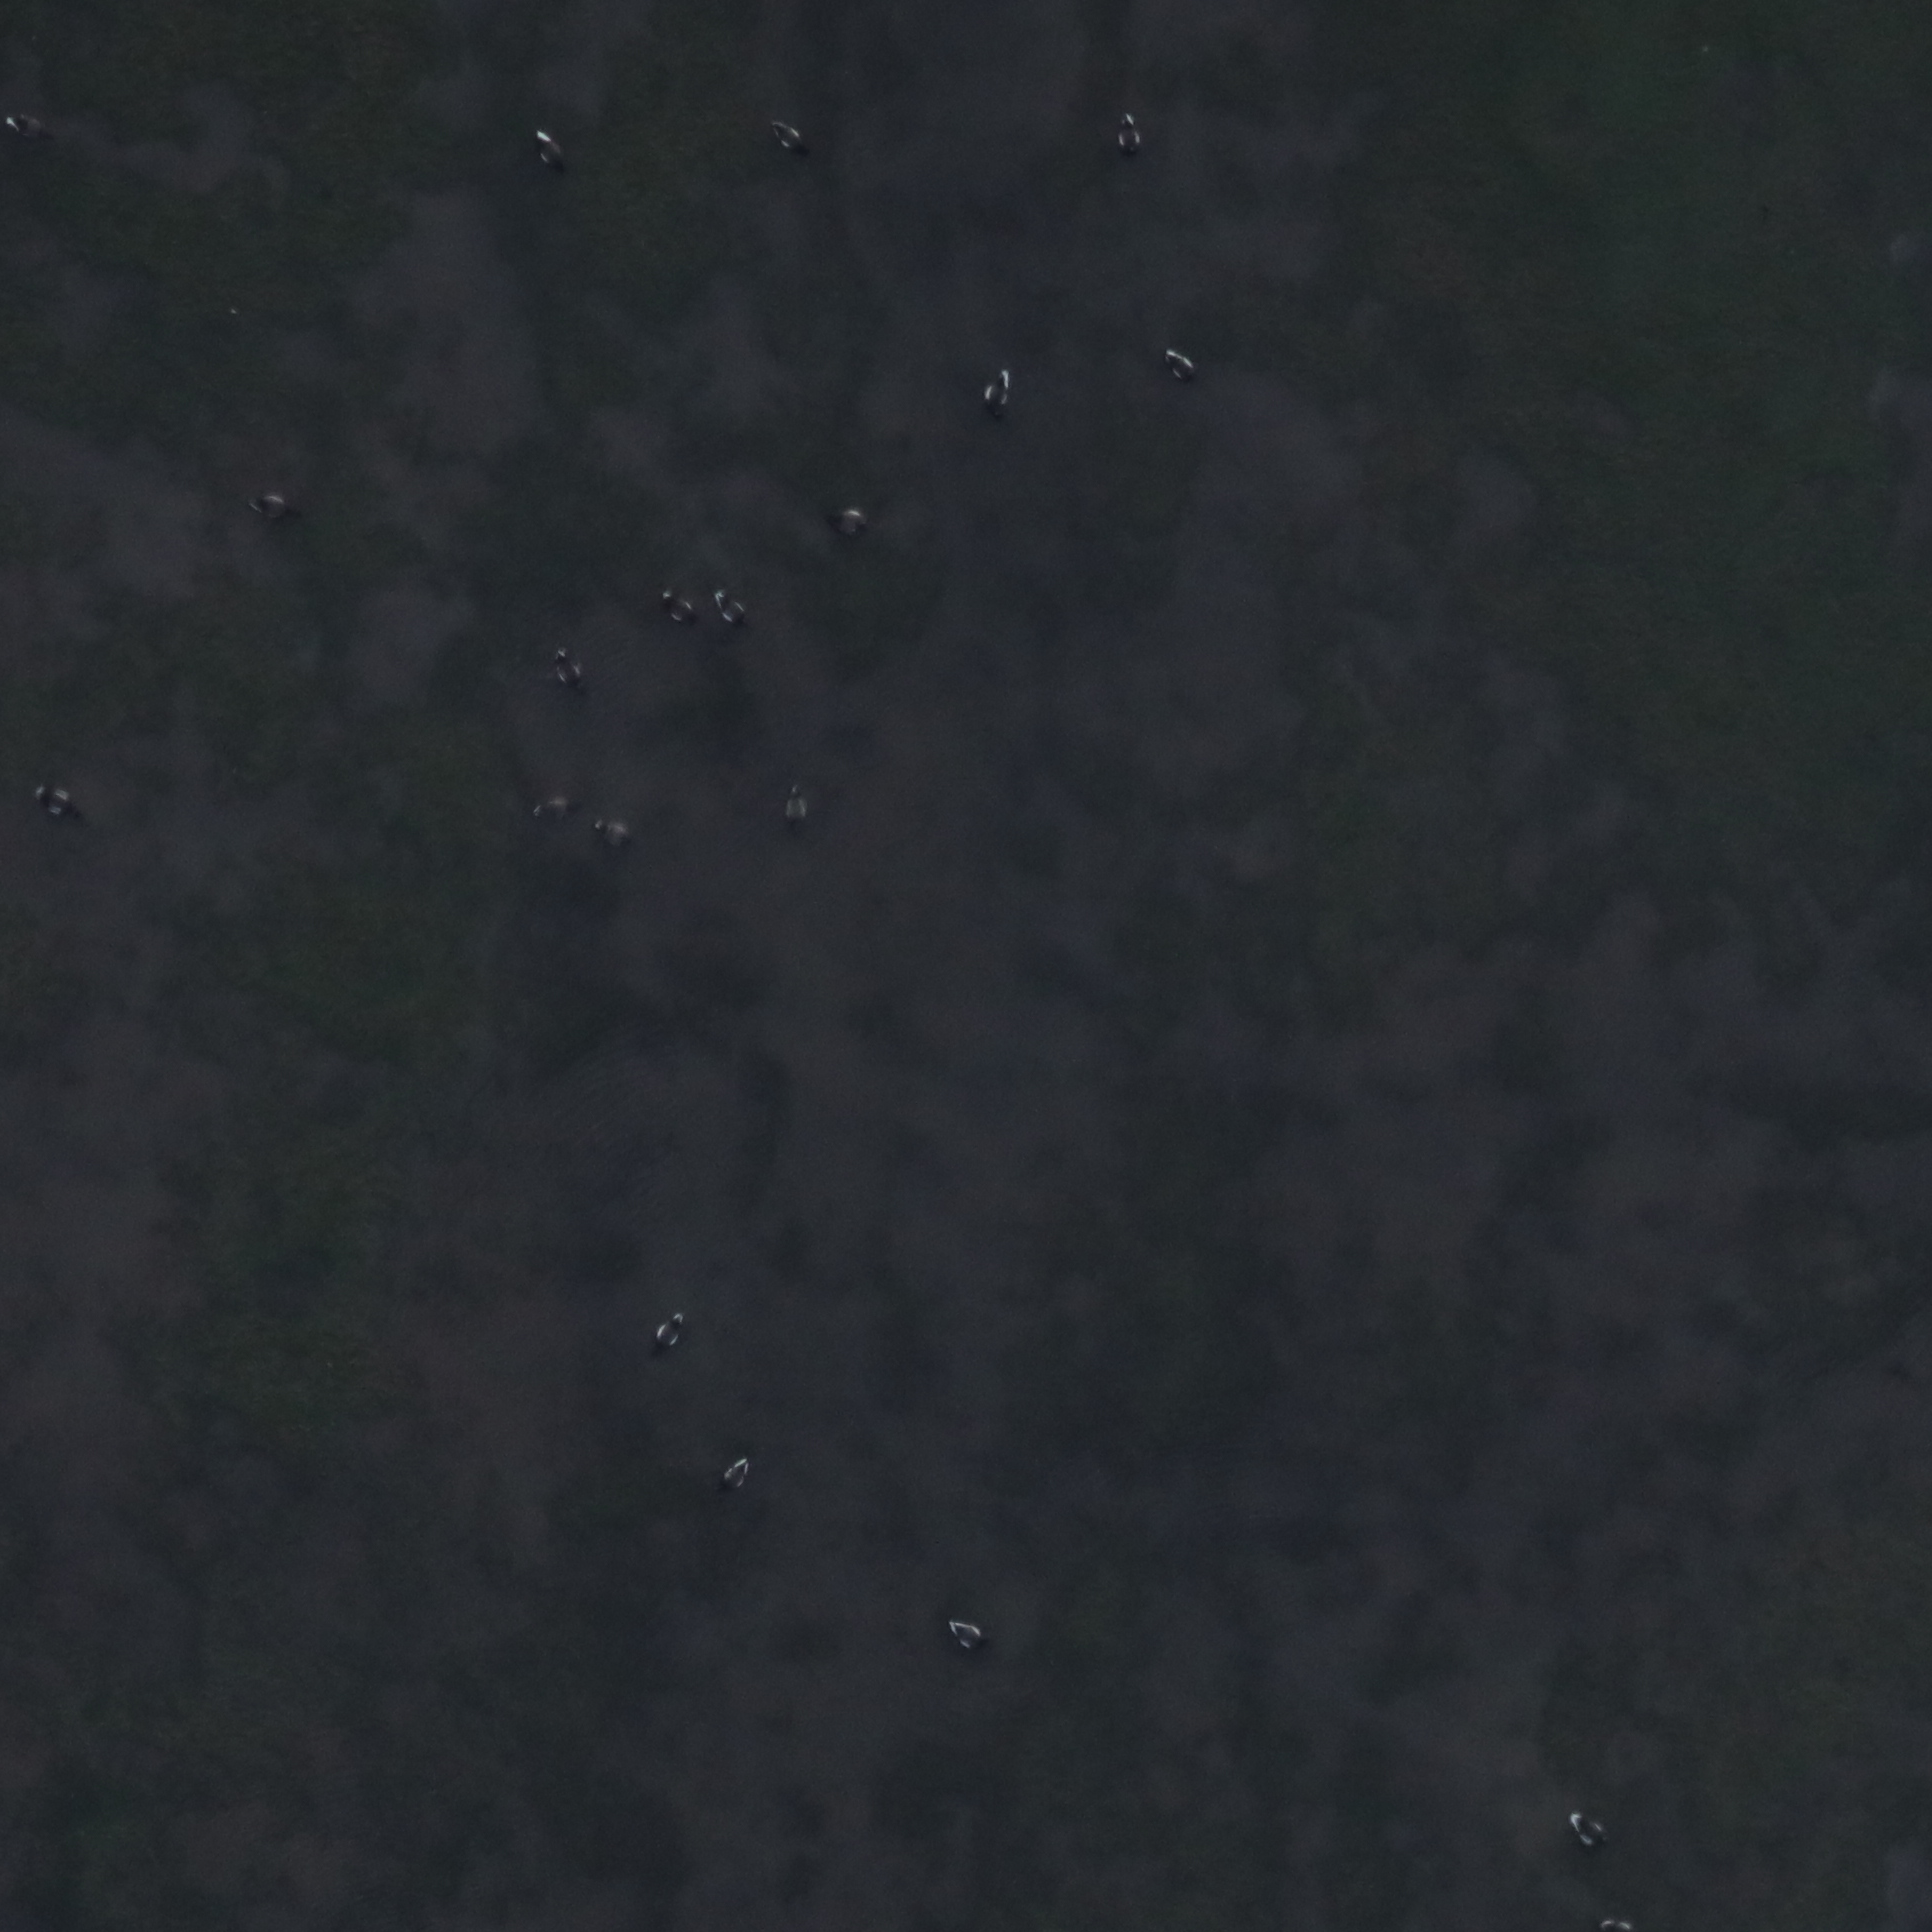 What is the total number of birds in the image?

20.